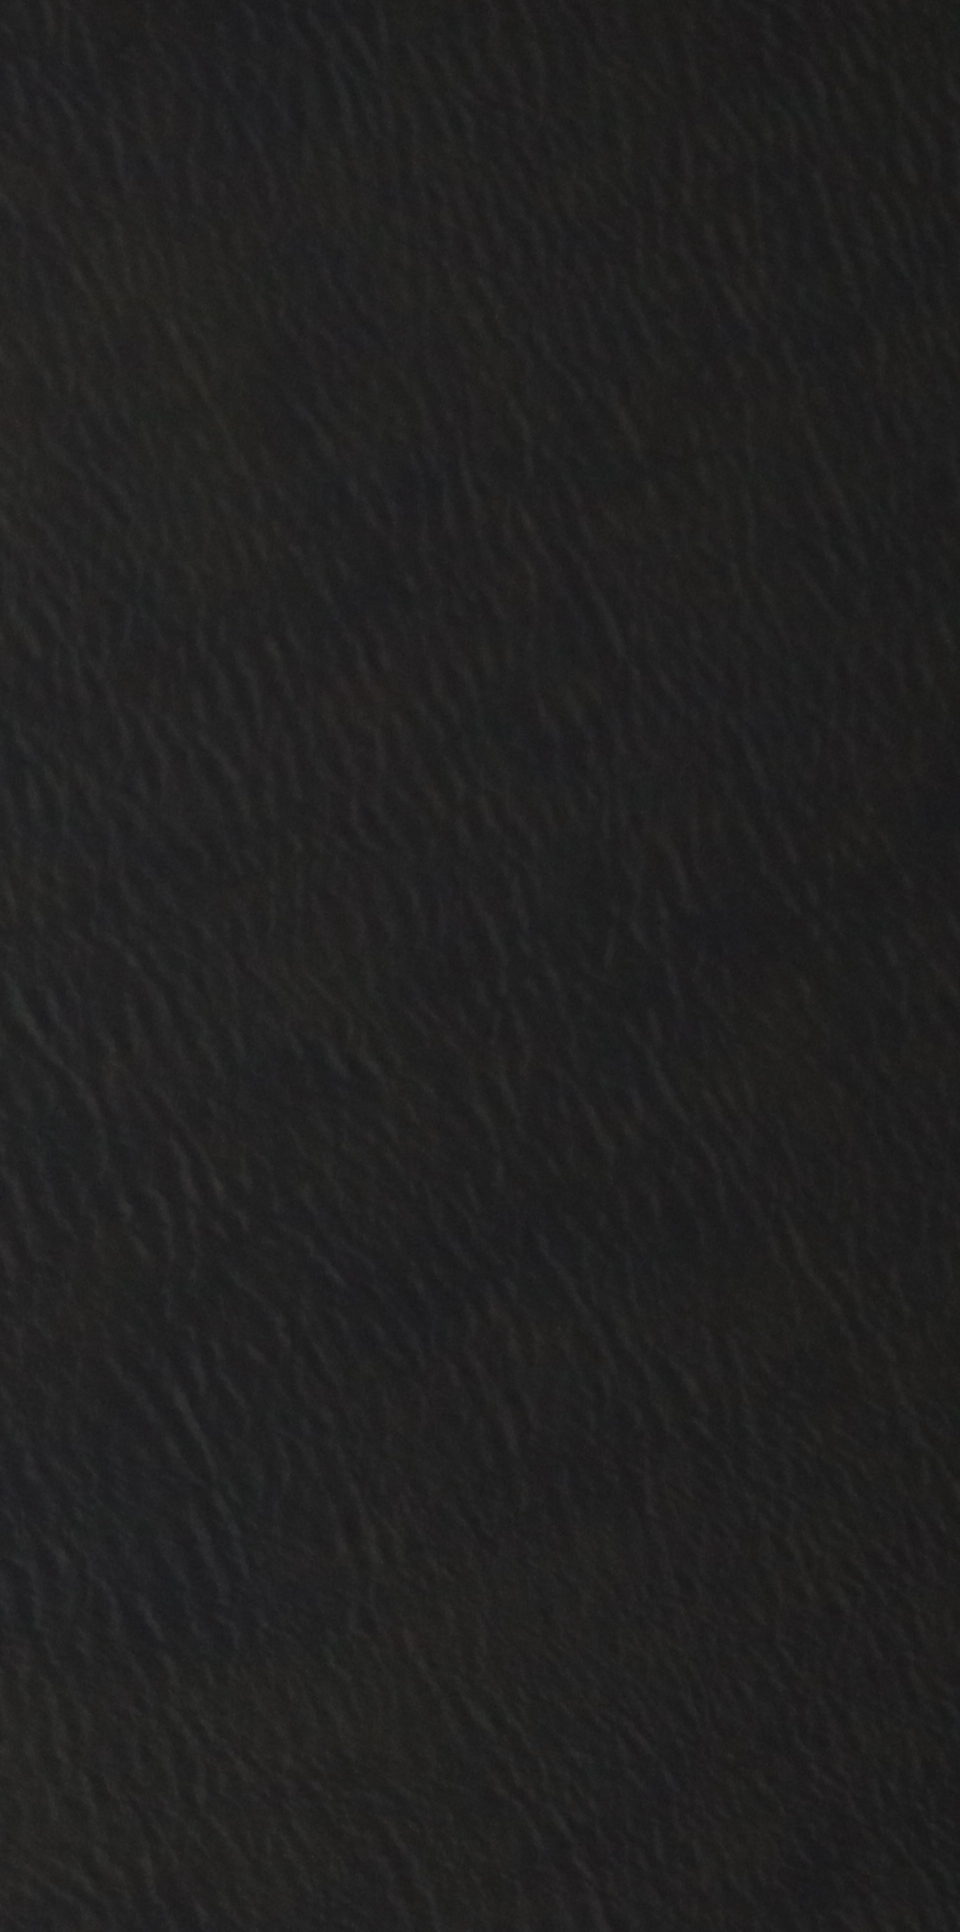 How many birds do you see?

0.